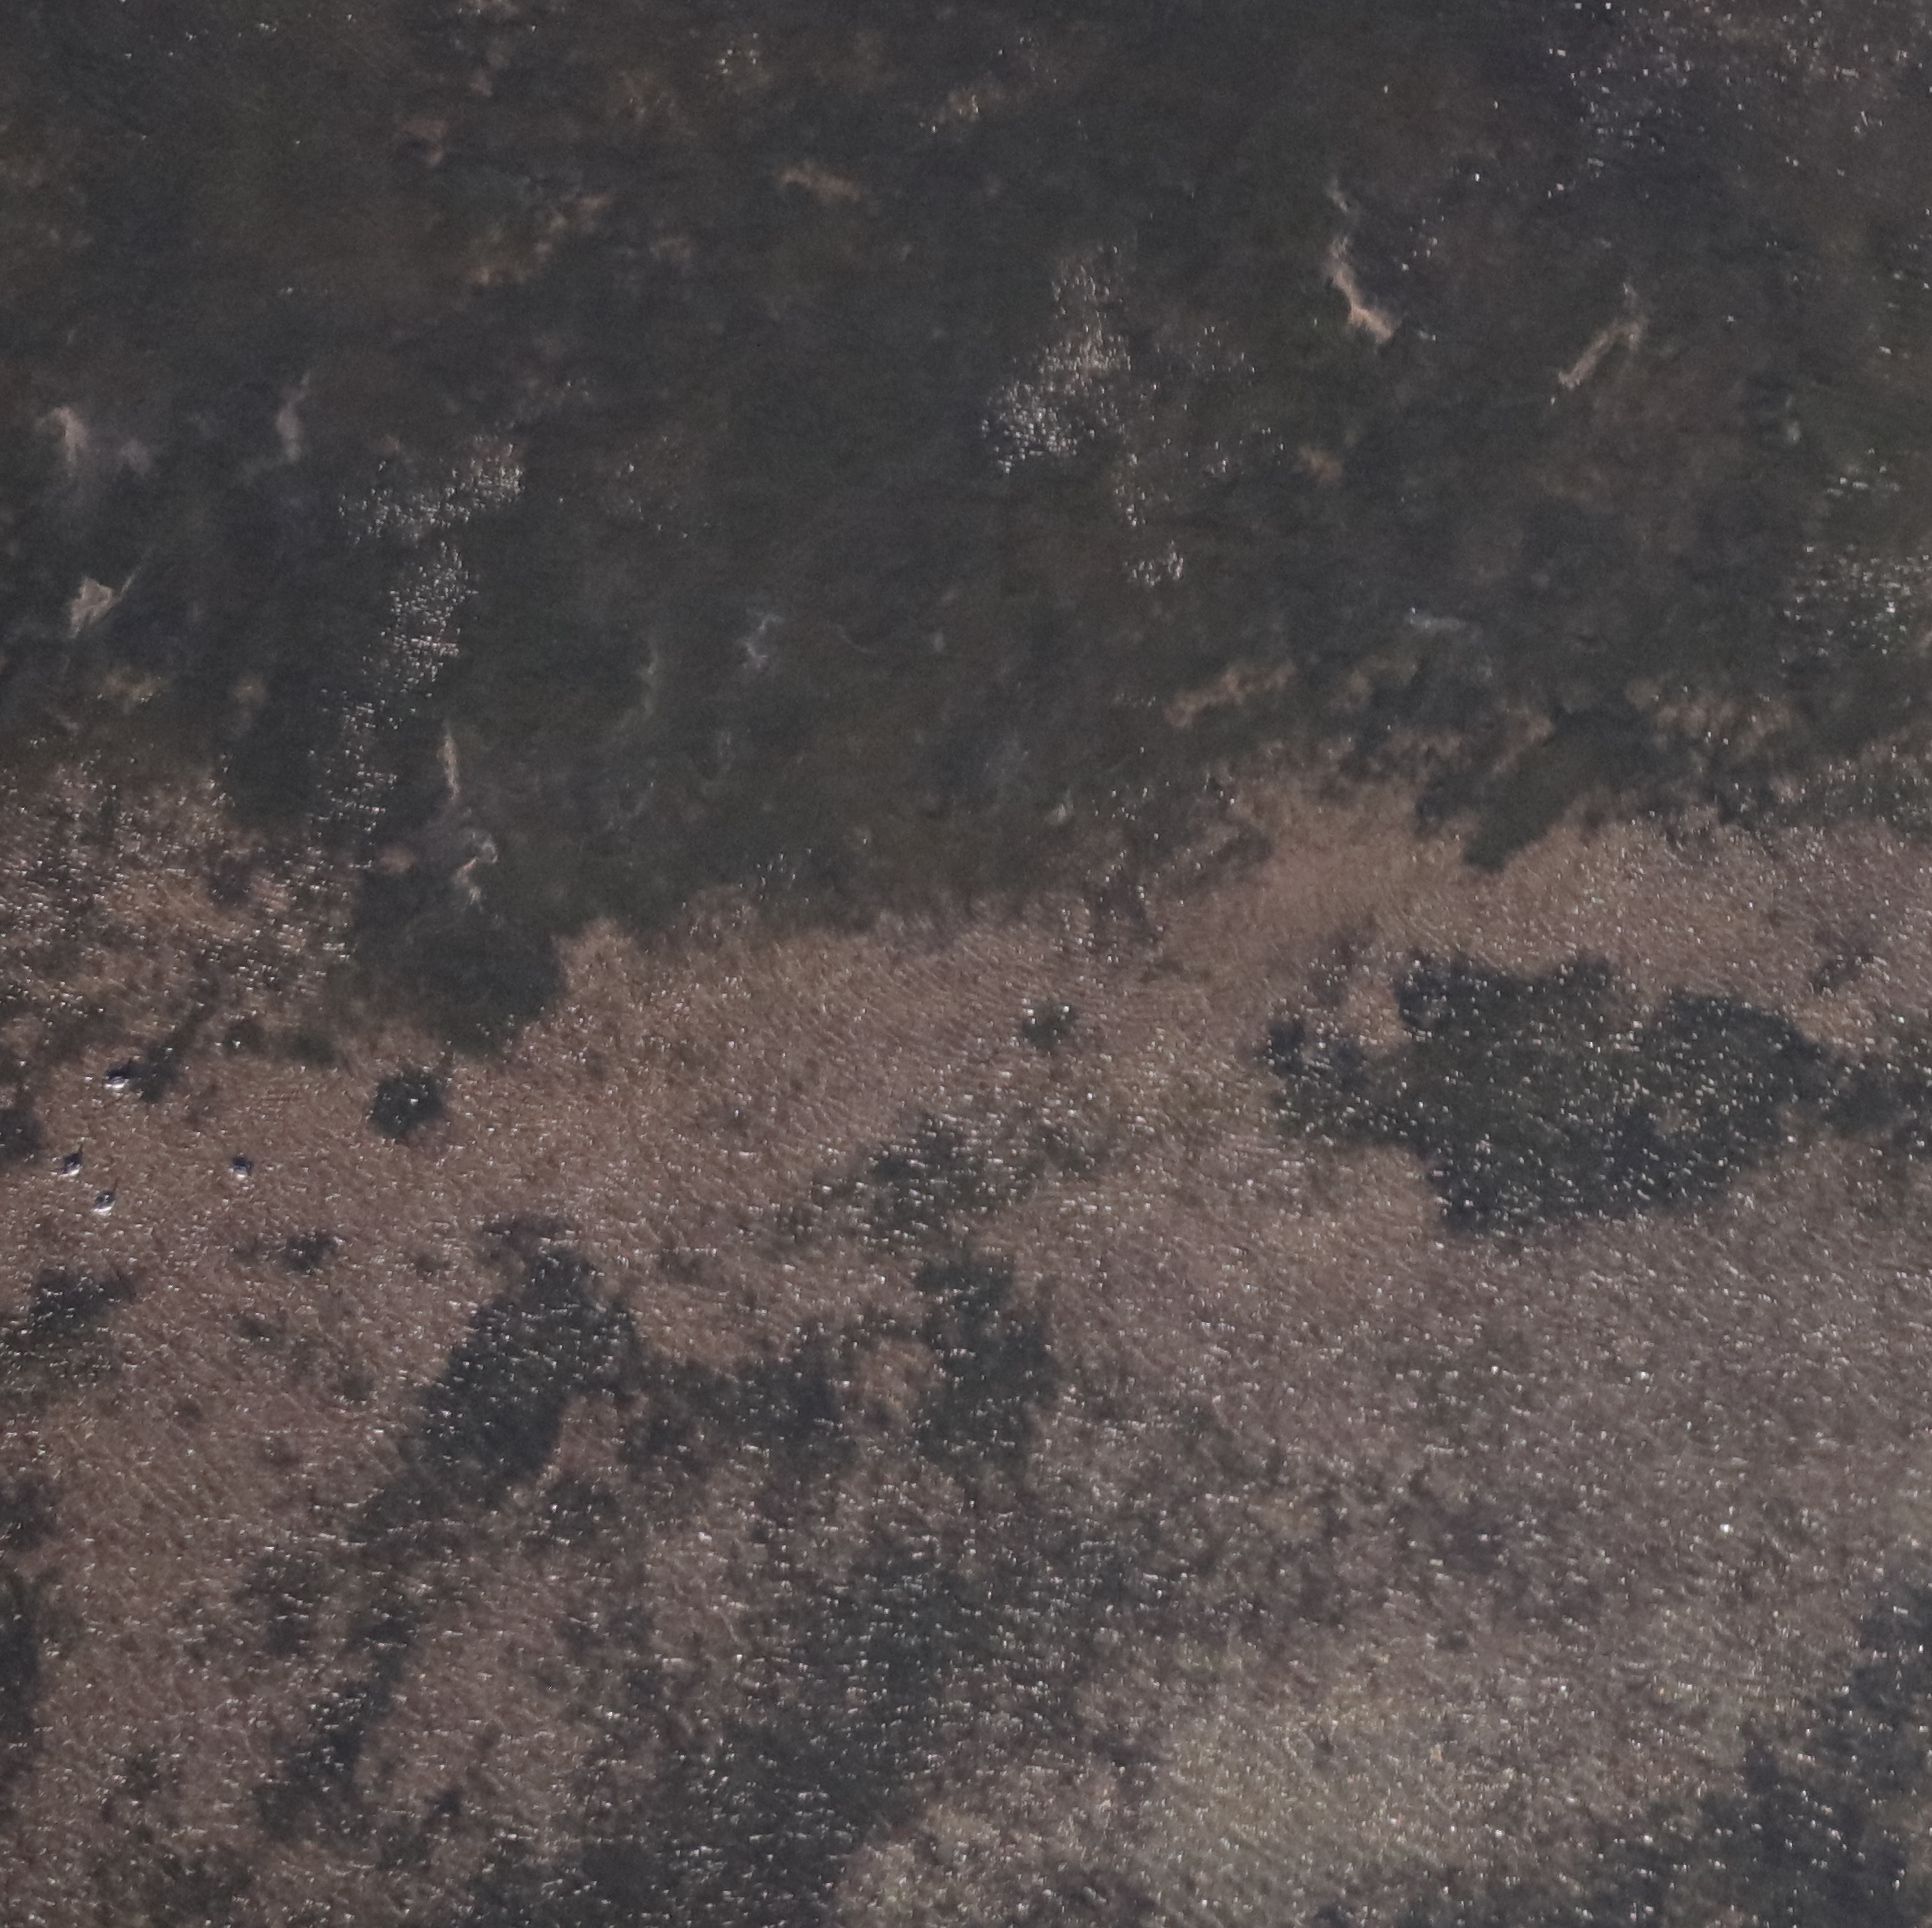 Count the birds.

4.